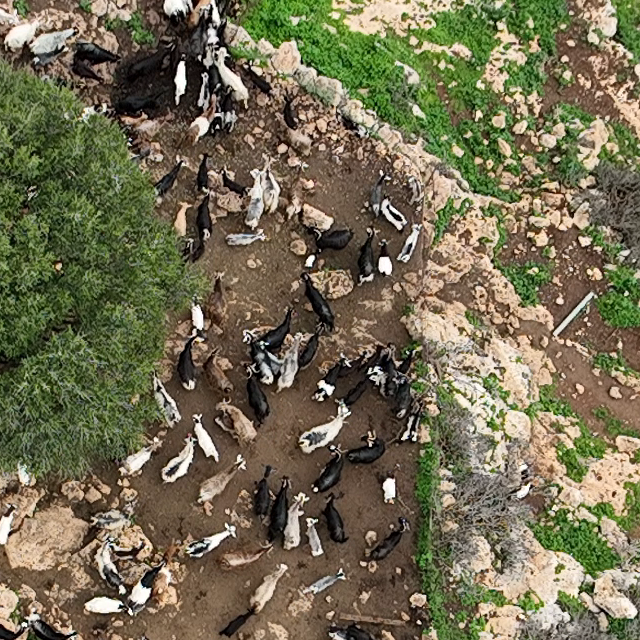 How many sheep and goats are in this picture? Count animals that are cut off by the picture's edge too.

91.